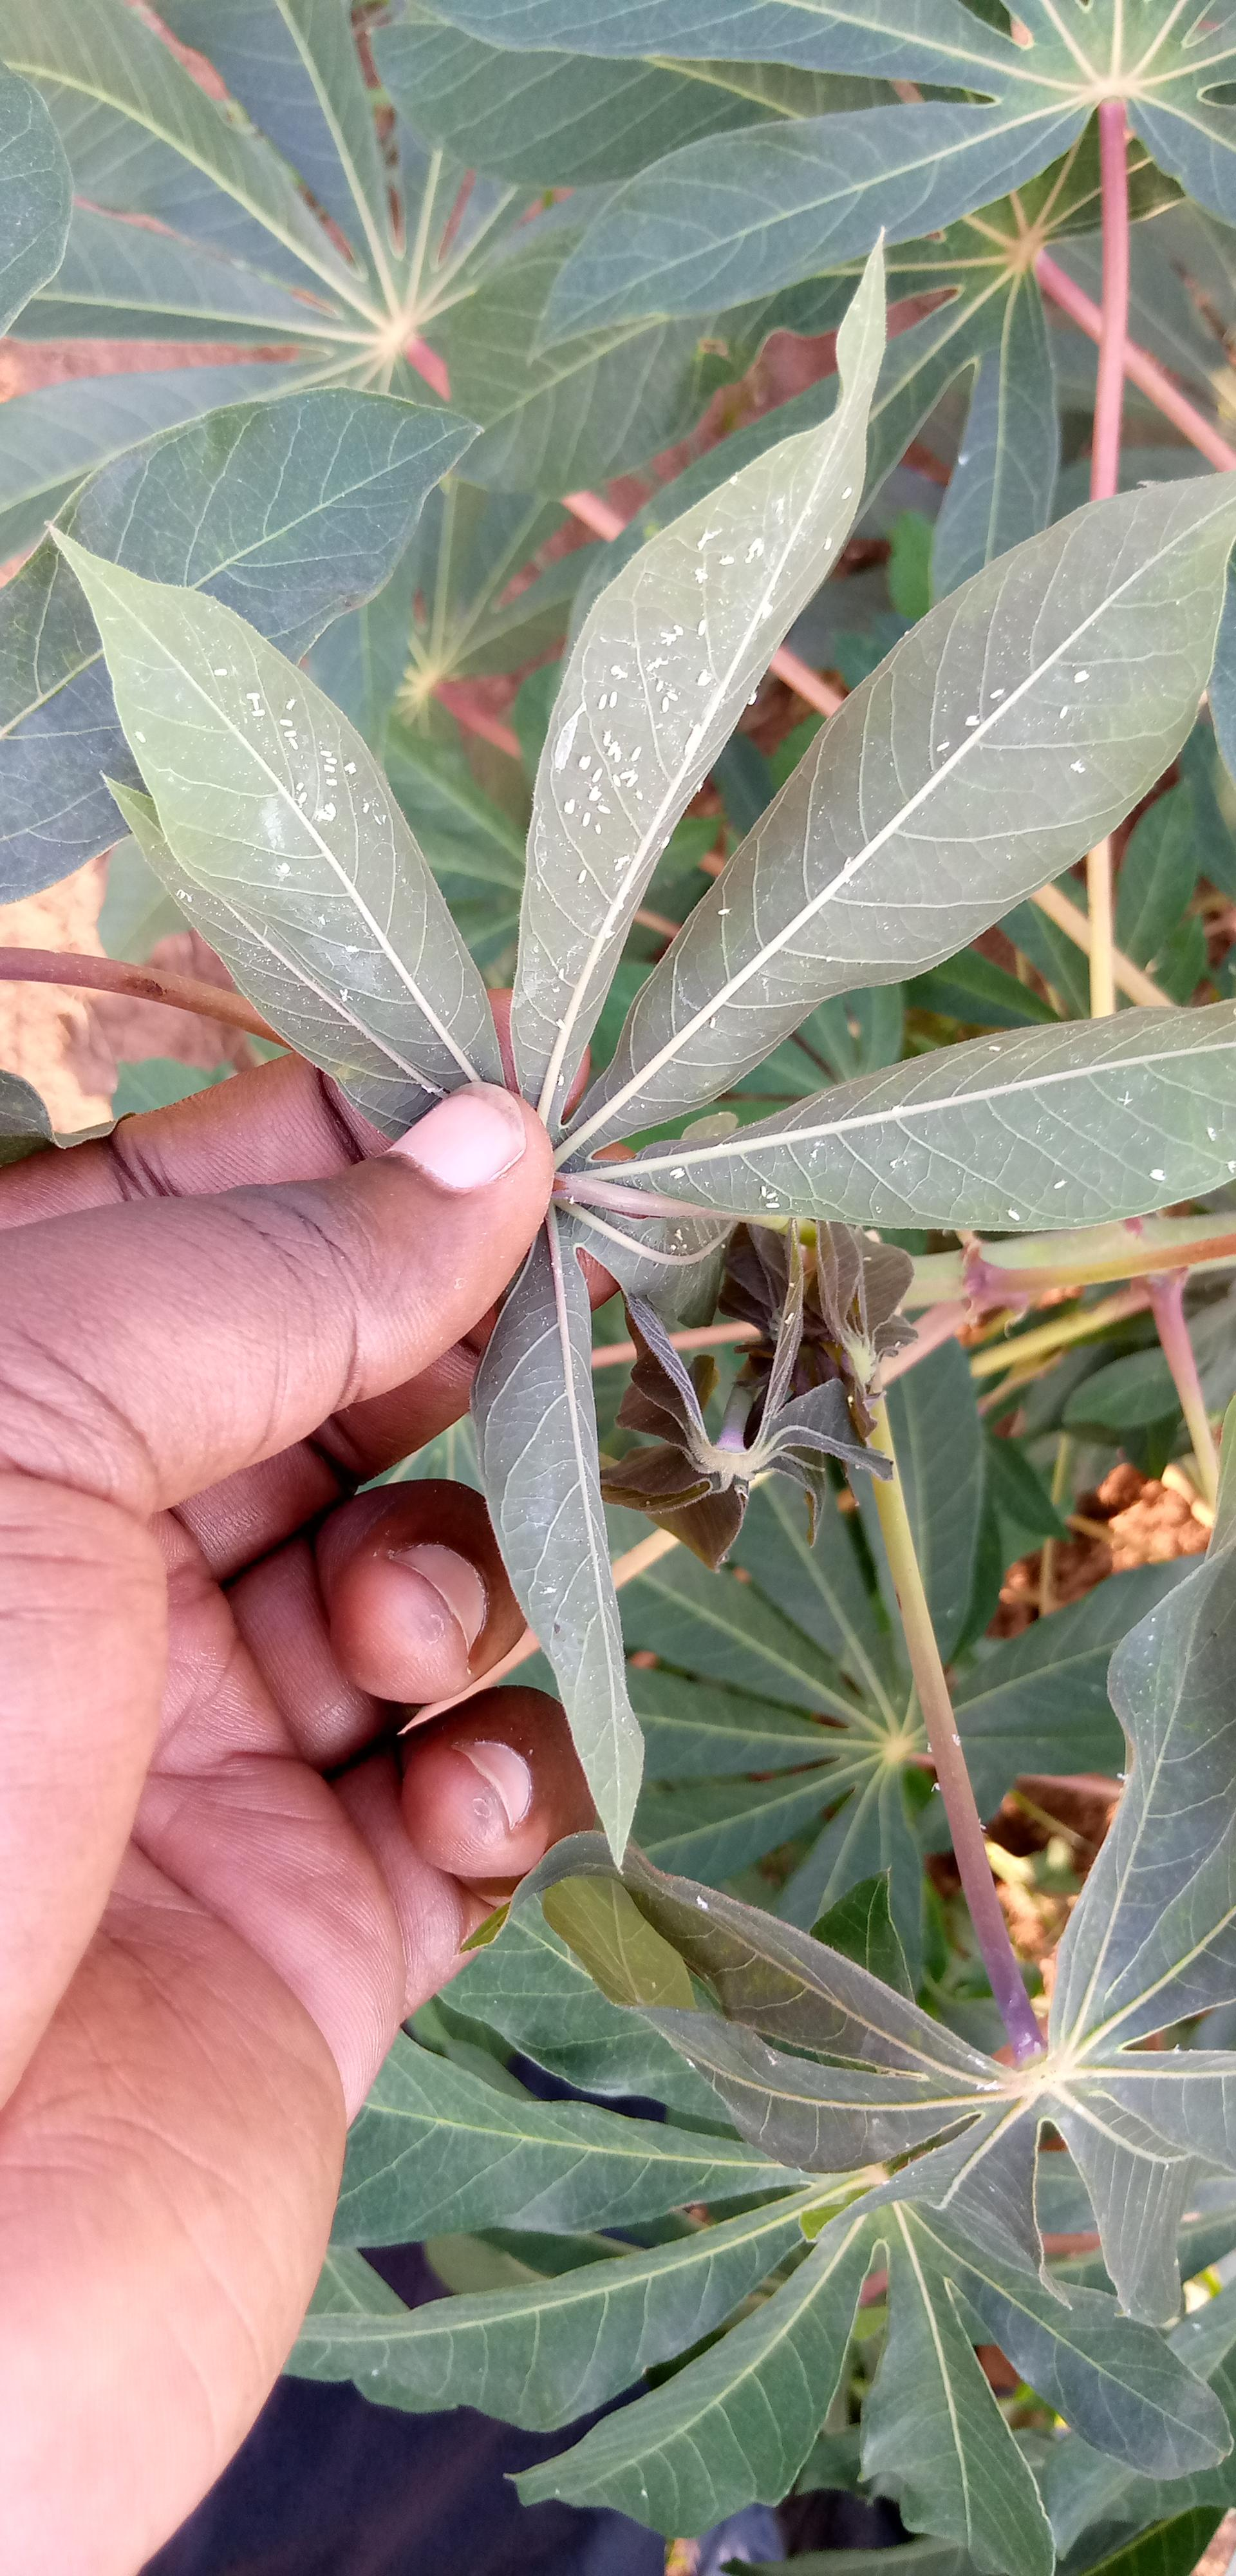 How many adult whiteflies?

108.